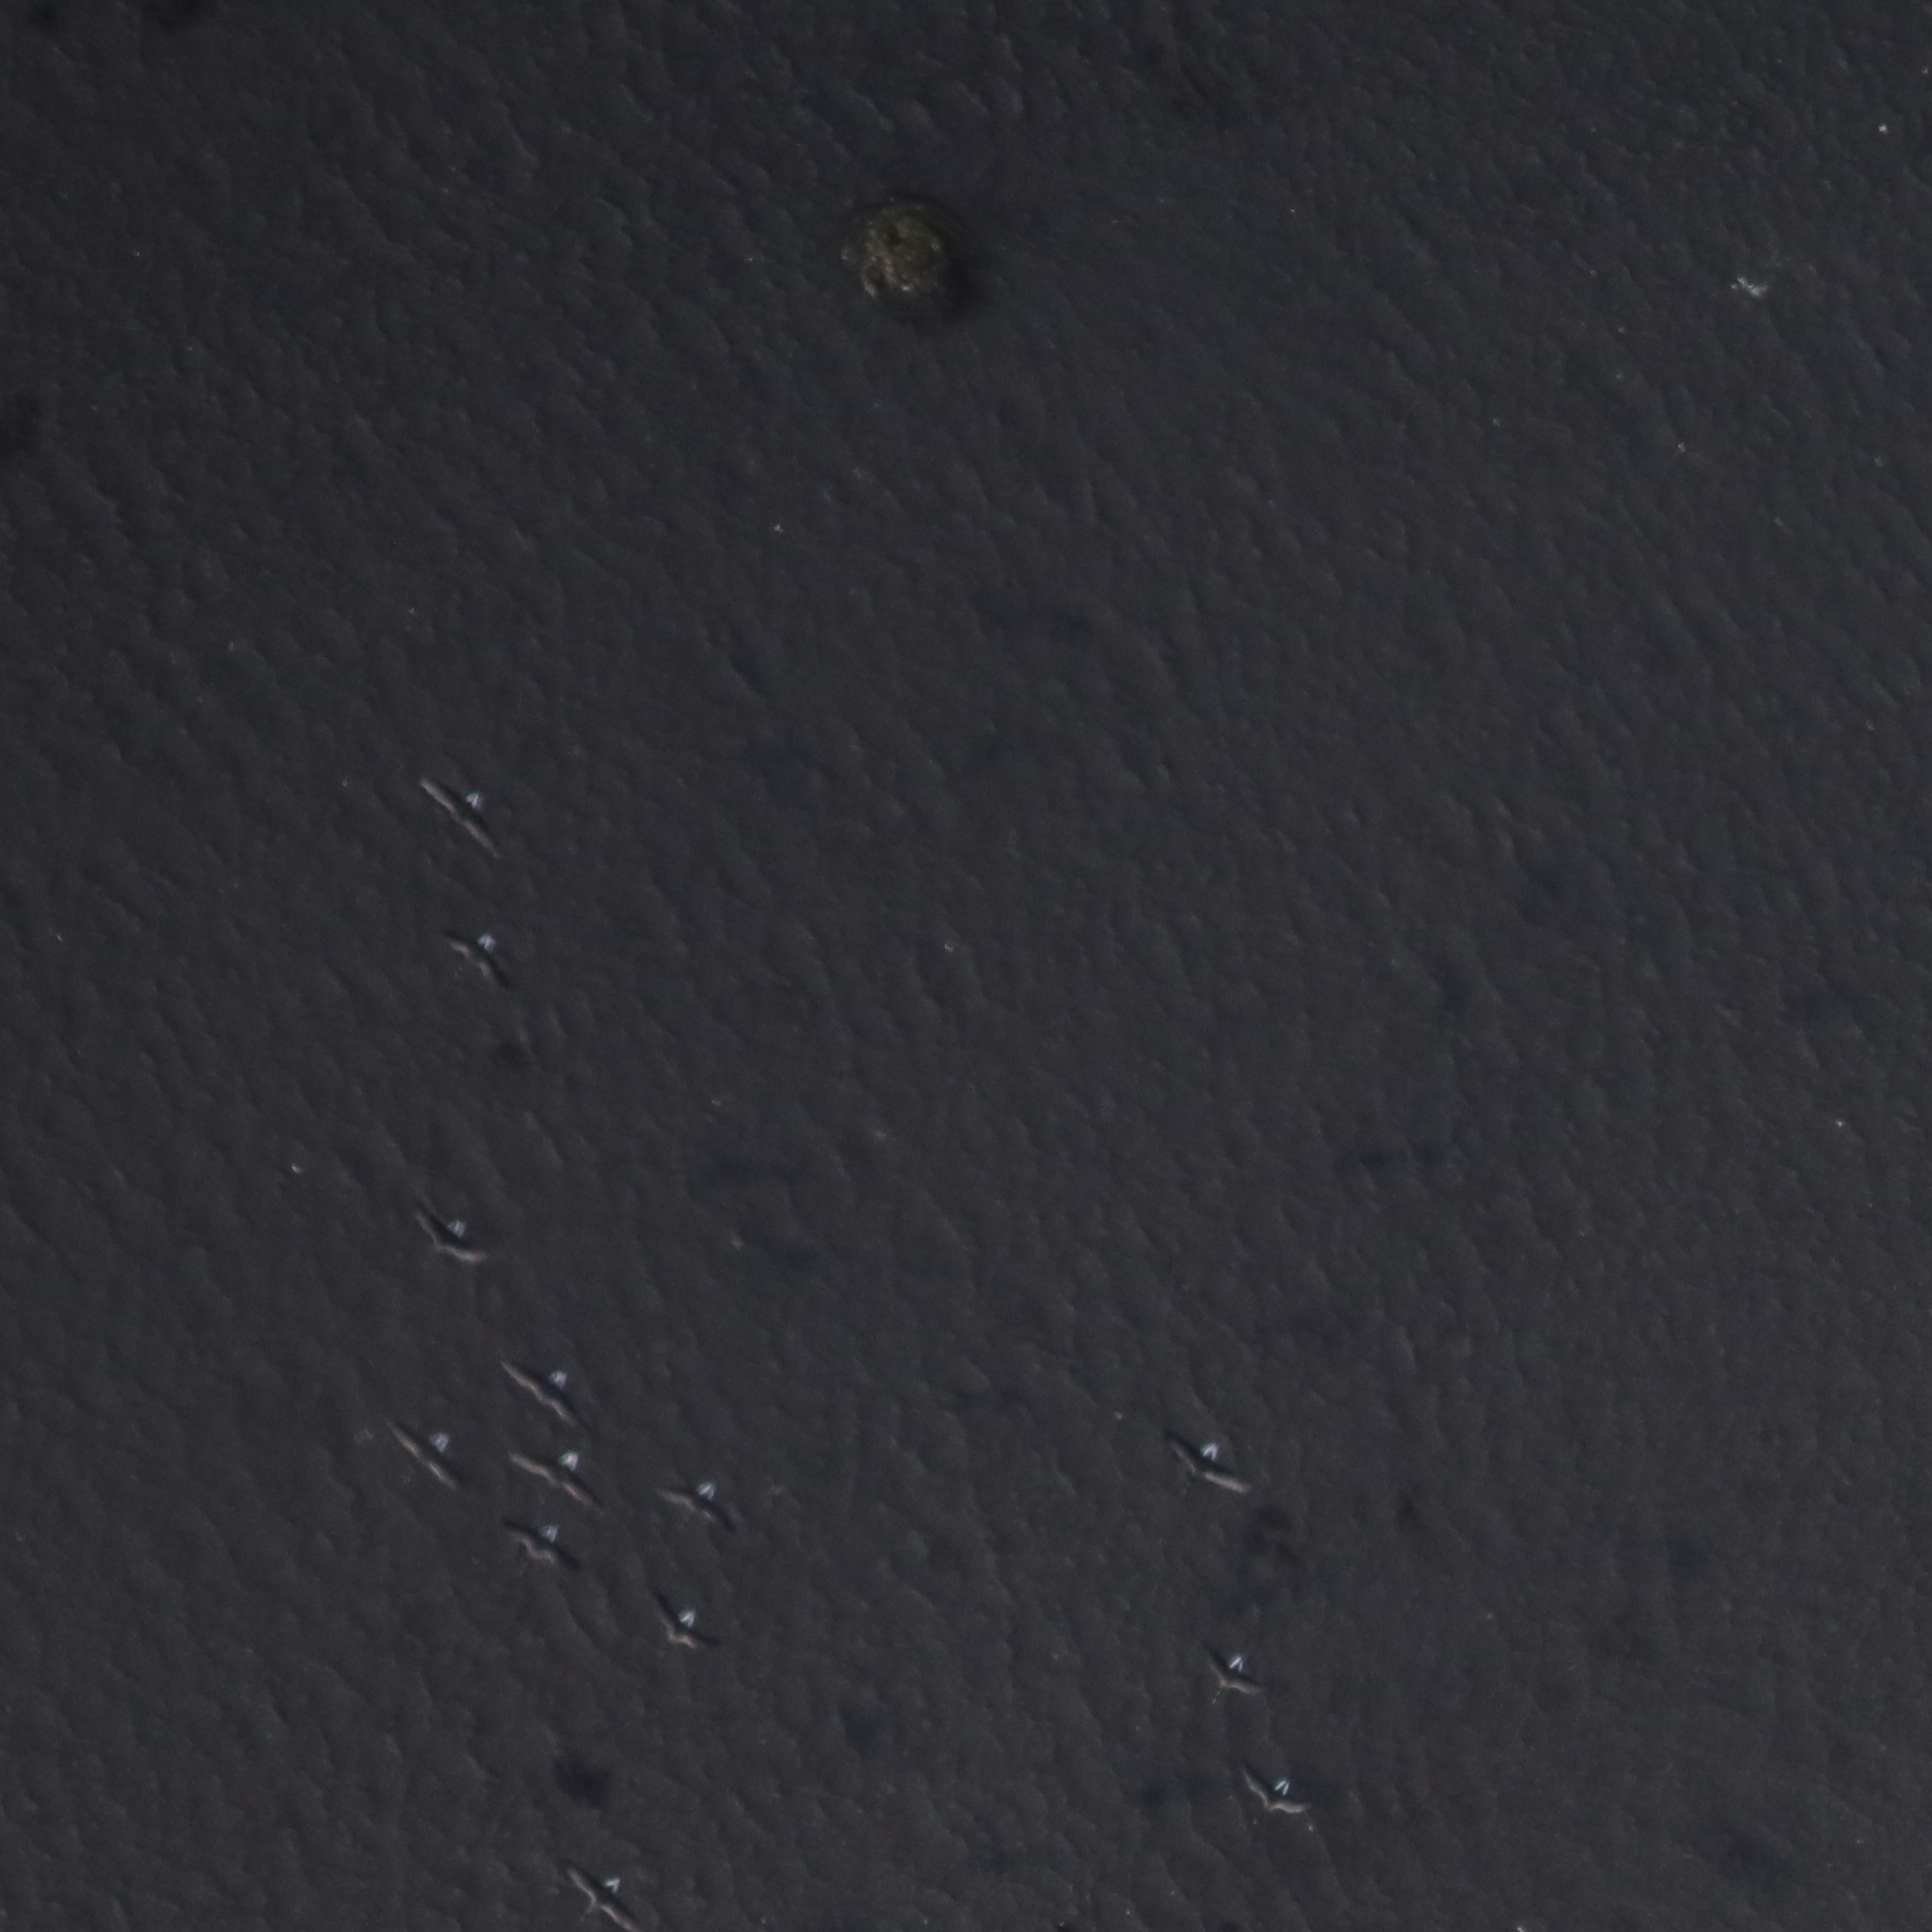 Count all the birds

13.